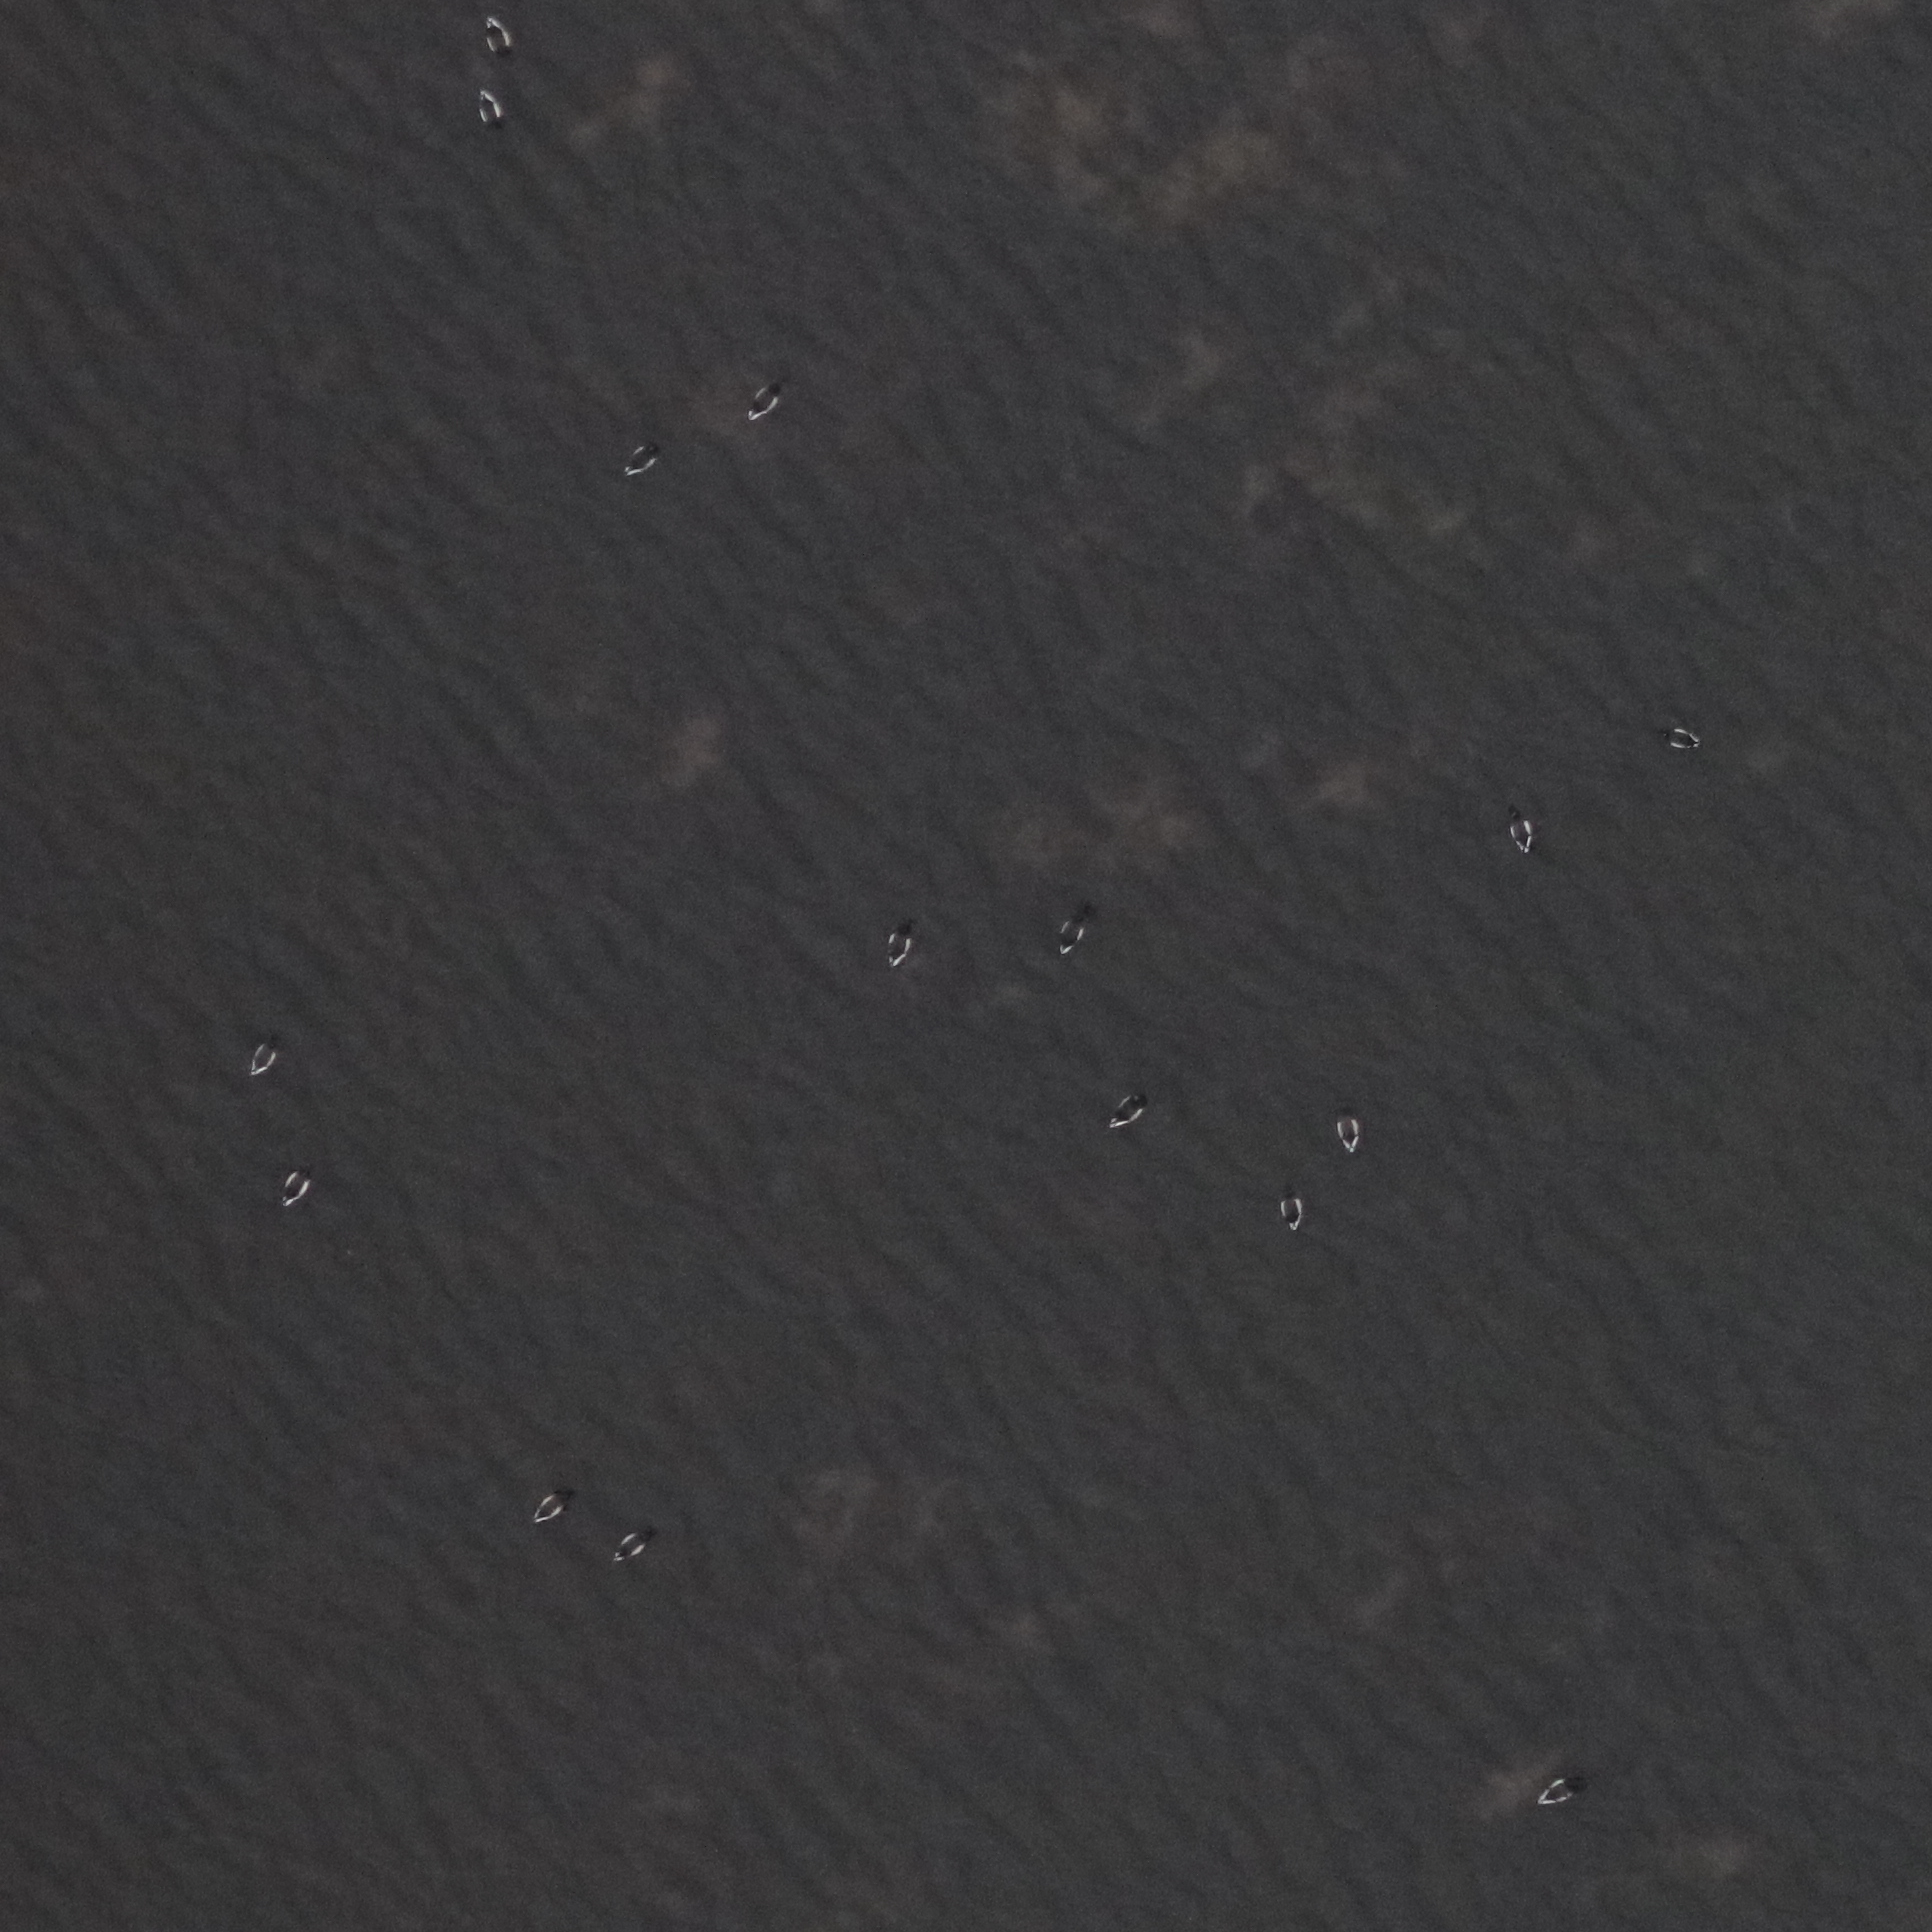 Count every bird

16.